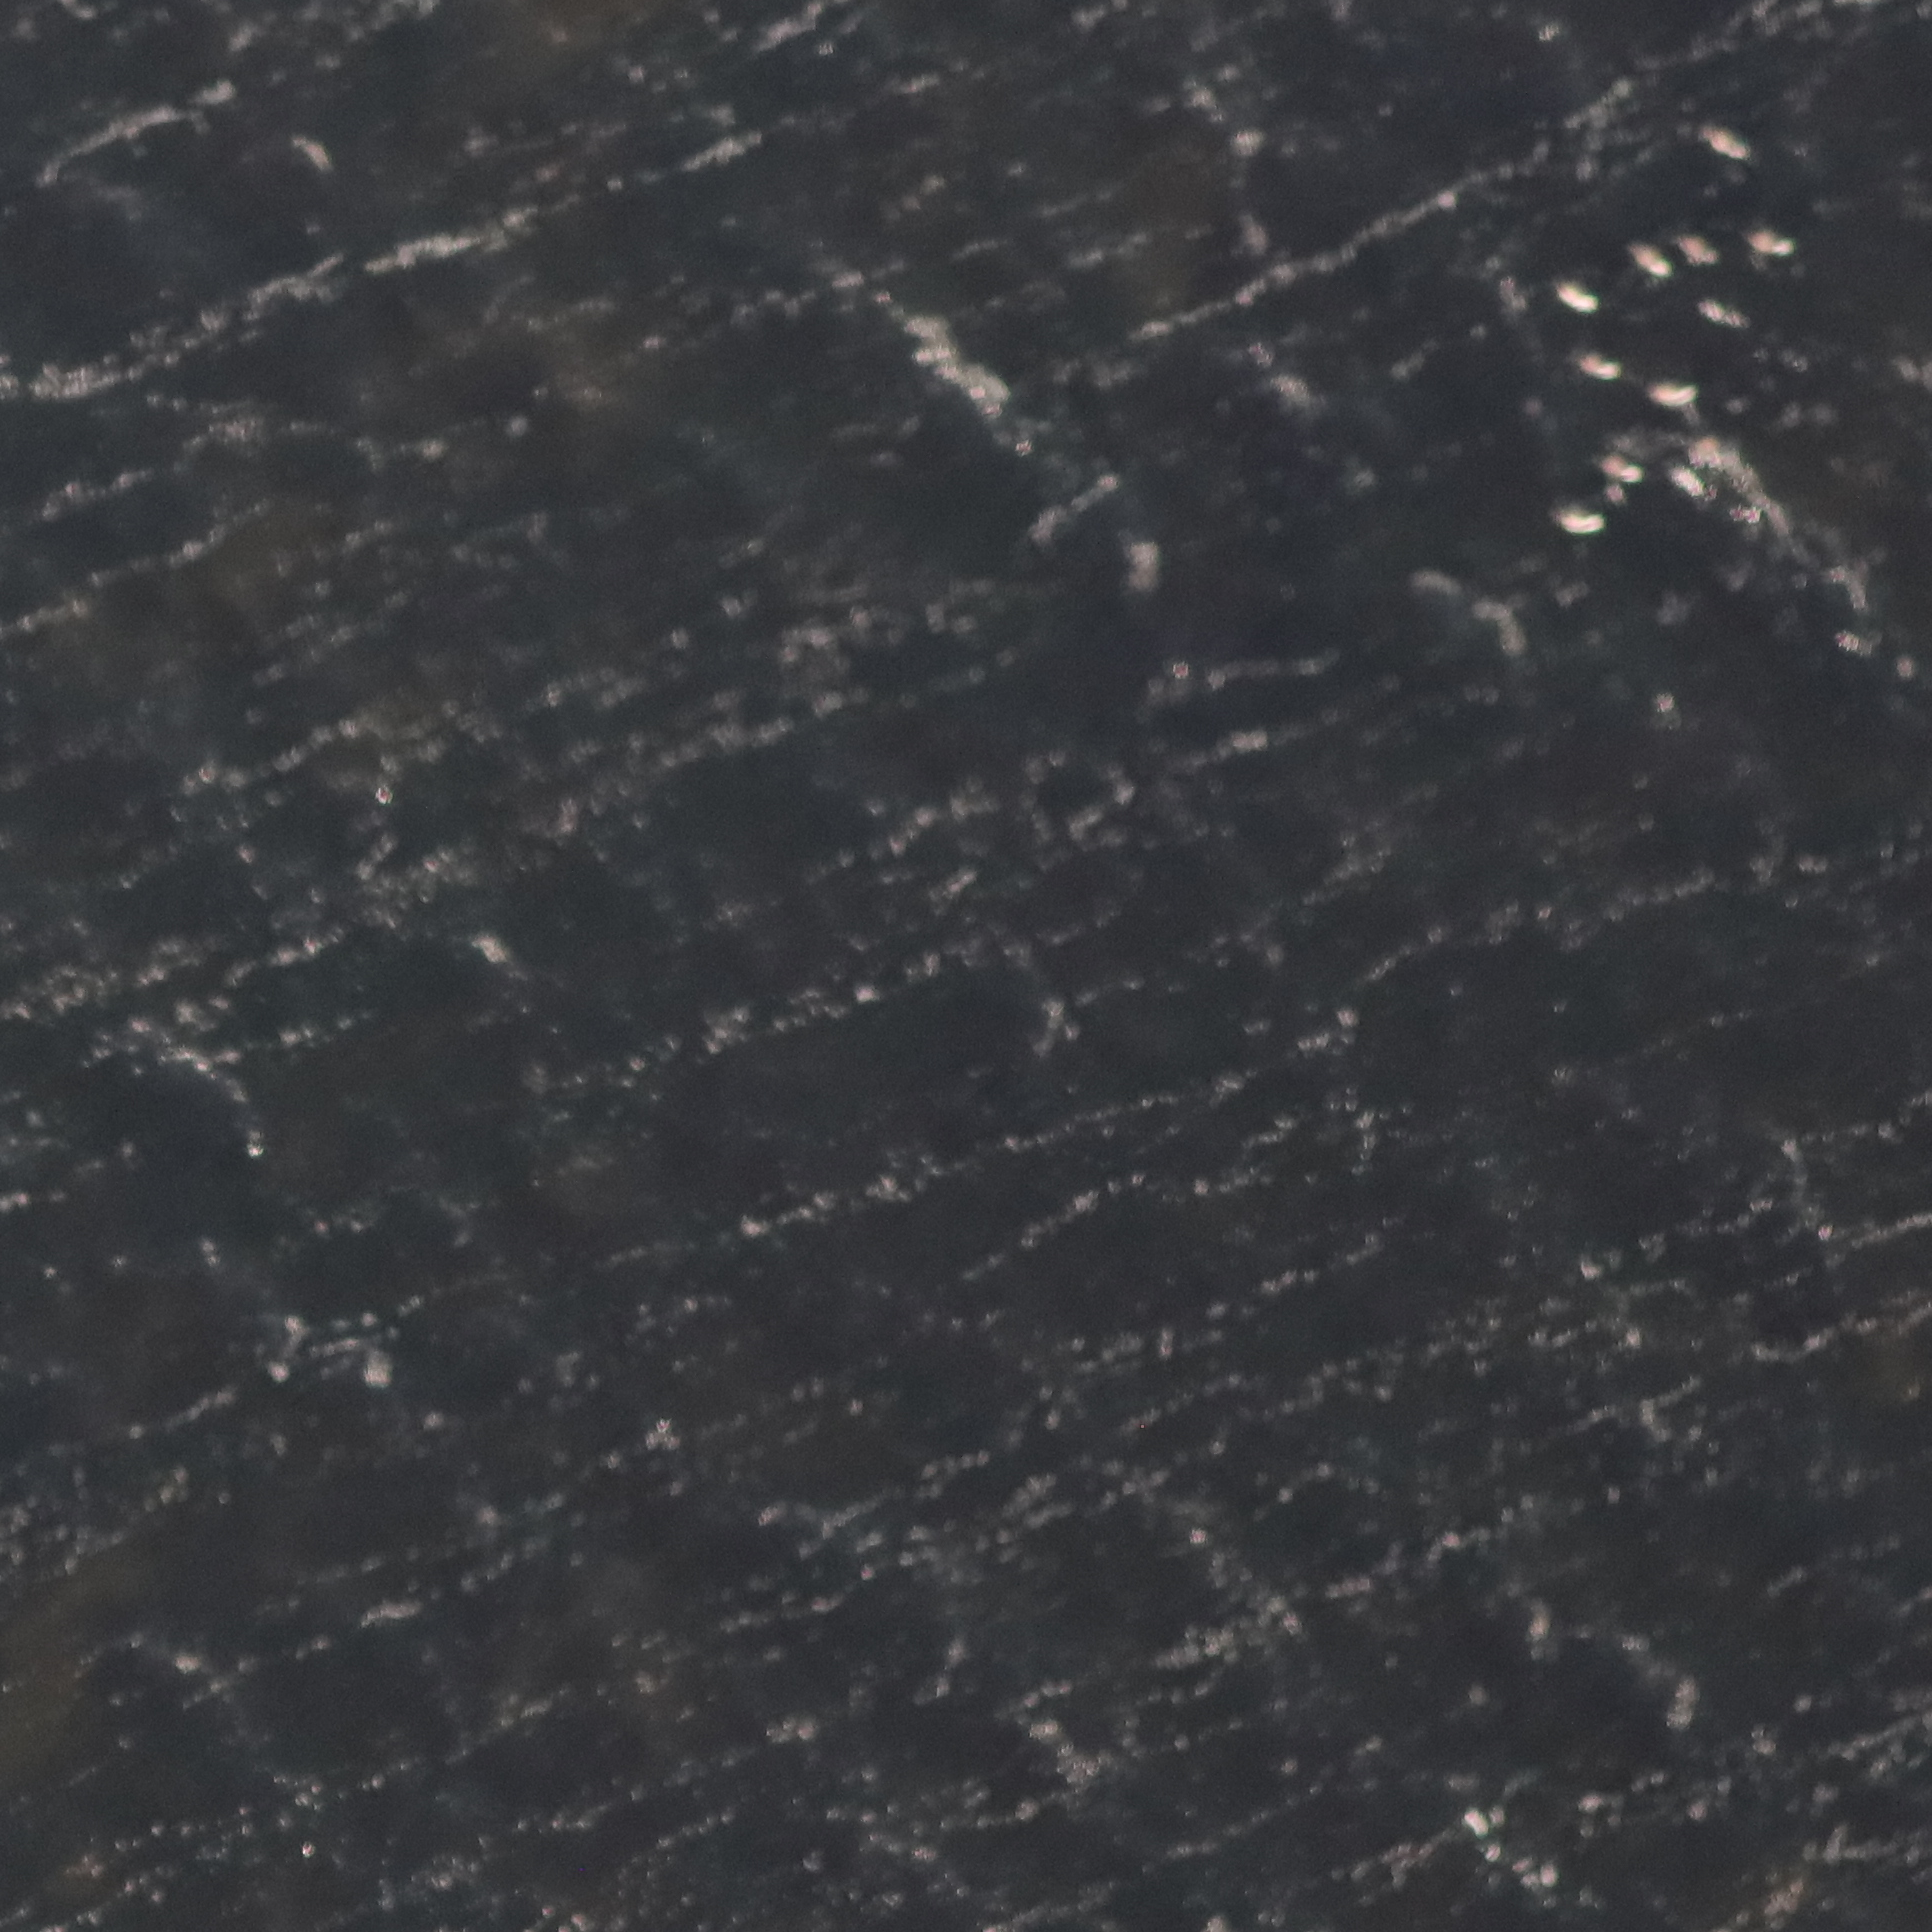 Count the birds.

10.